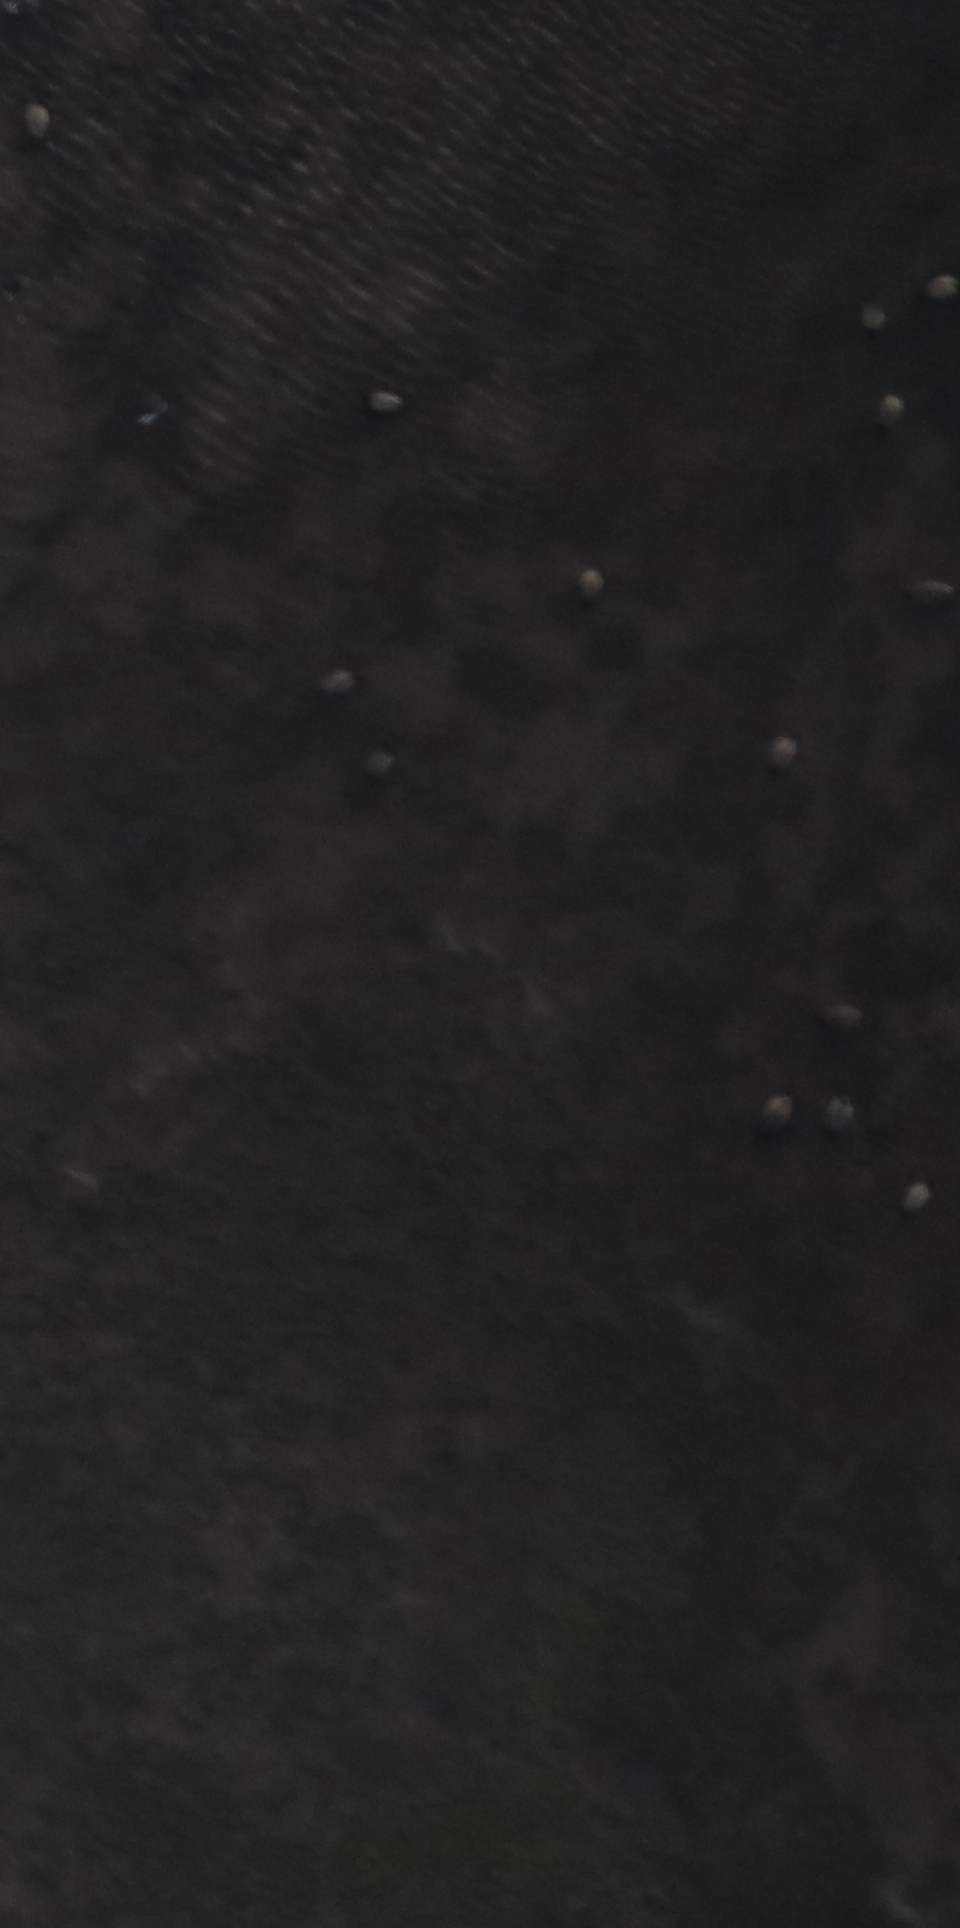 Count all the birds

15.